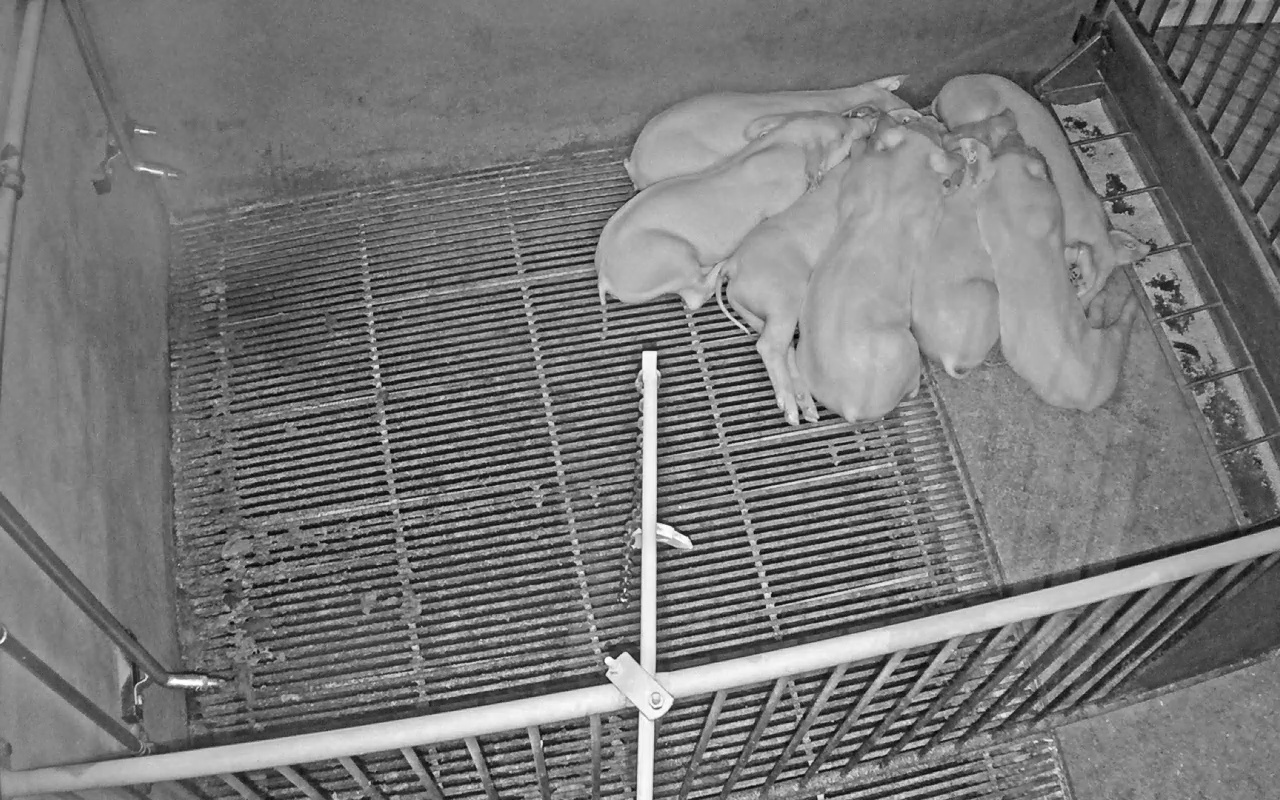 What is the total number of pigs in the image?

7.